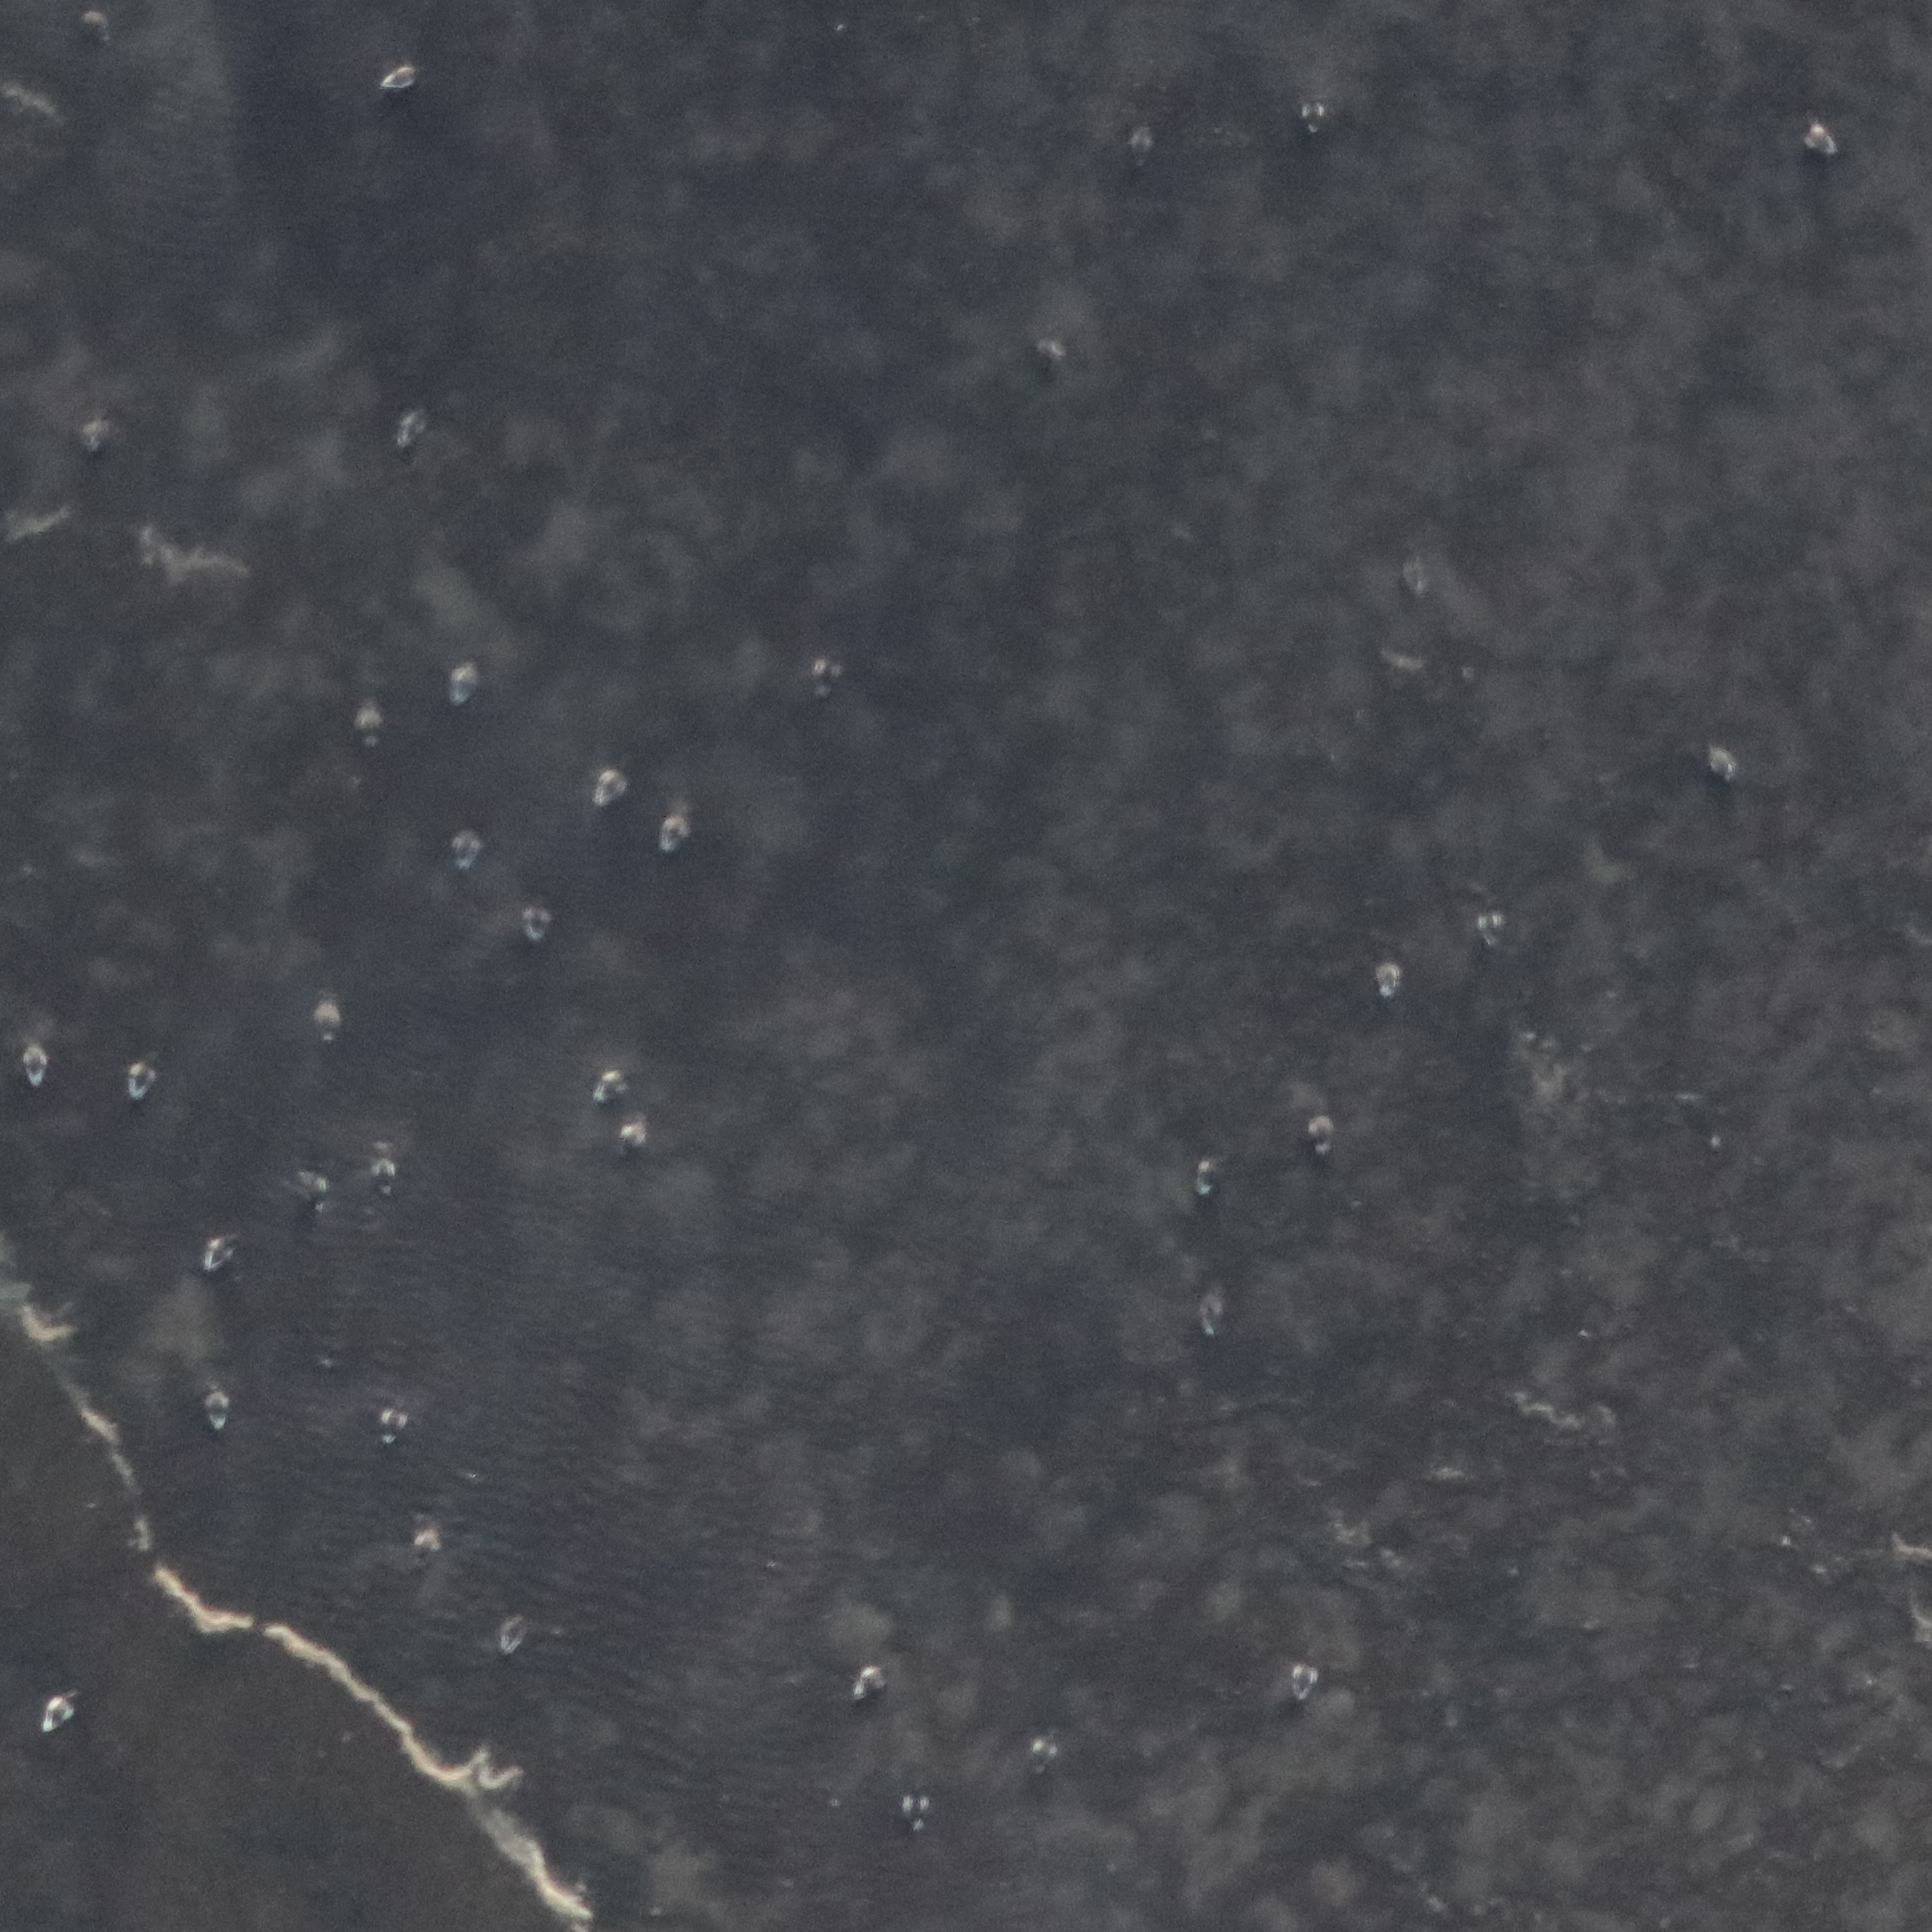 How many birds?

39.